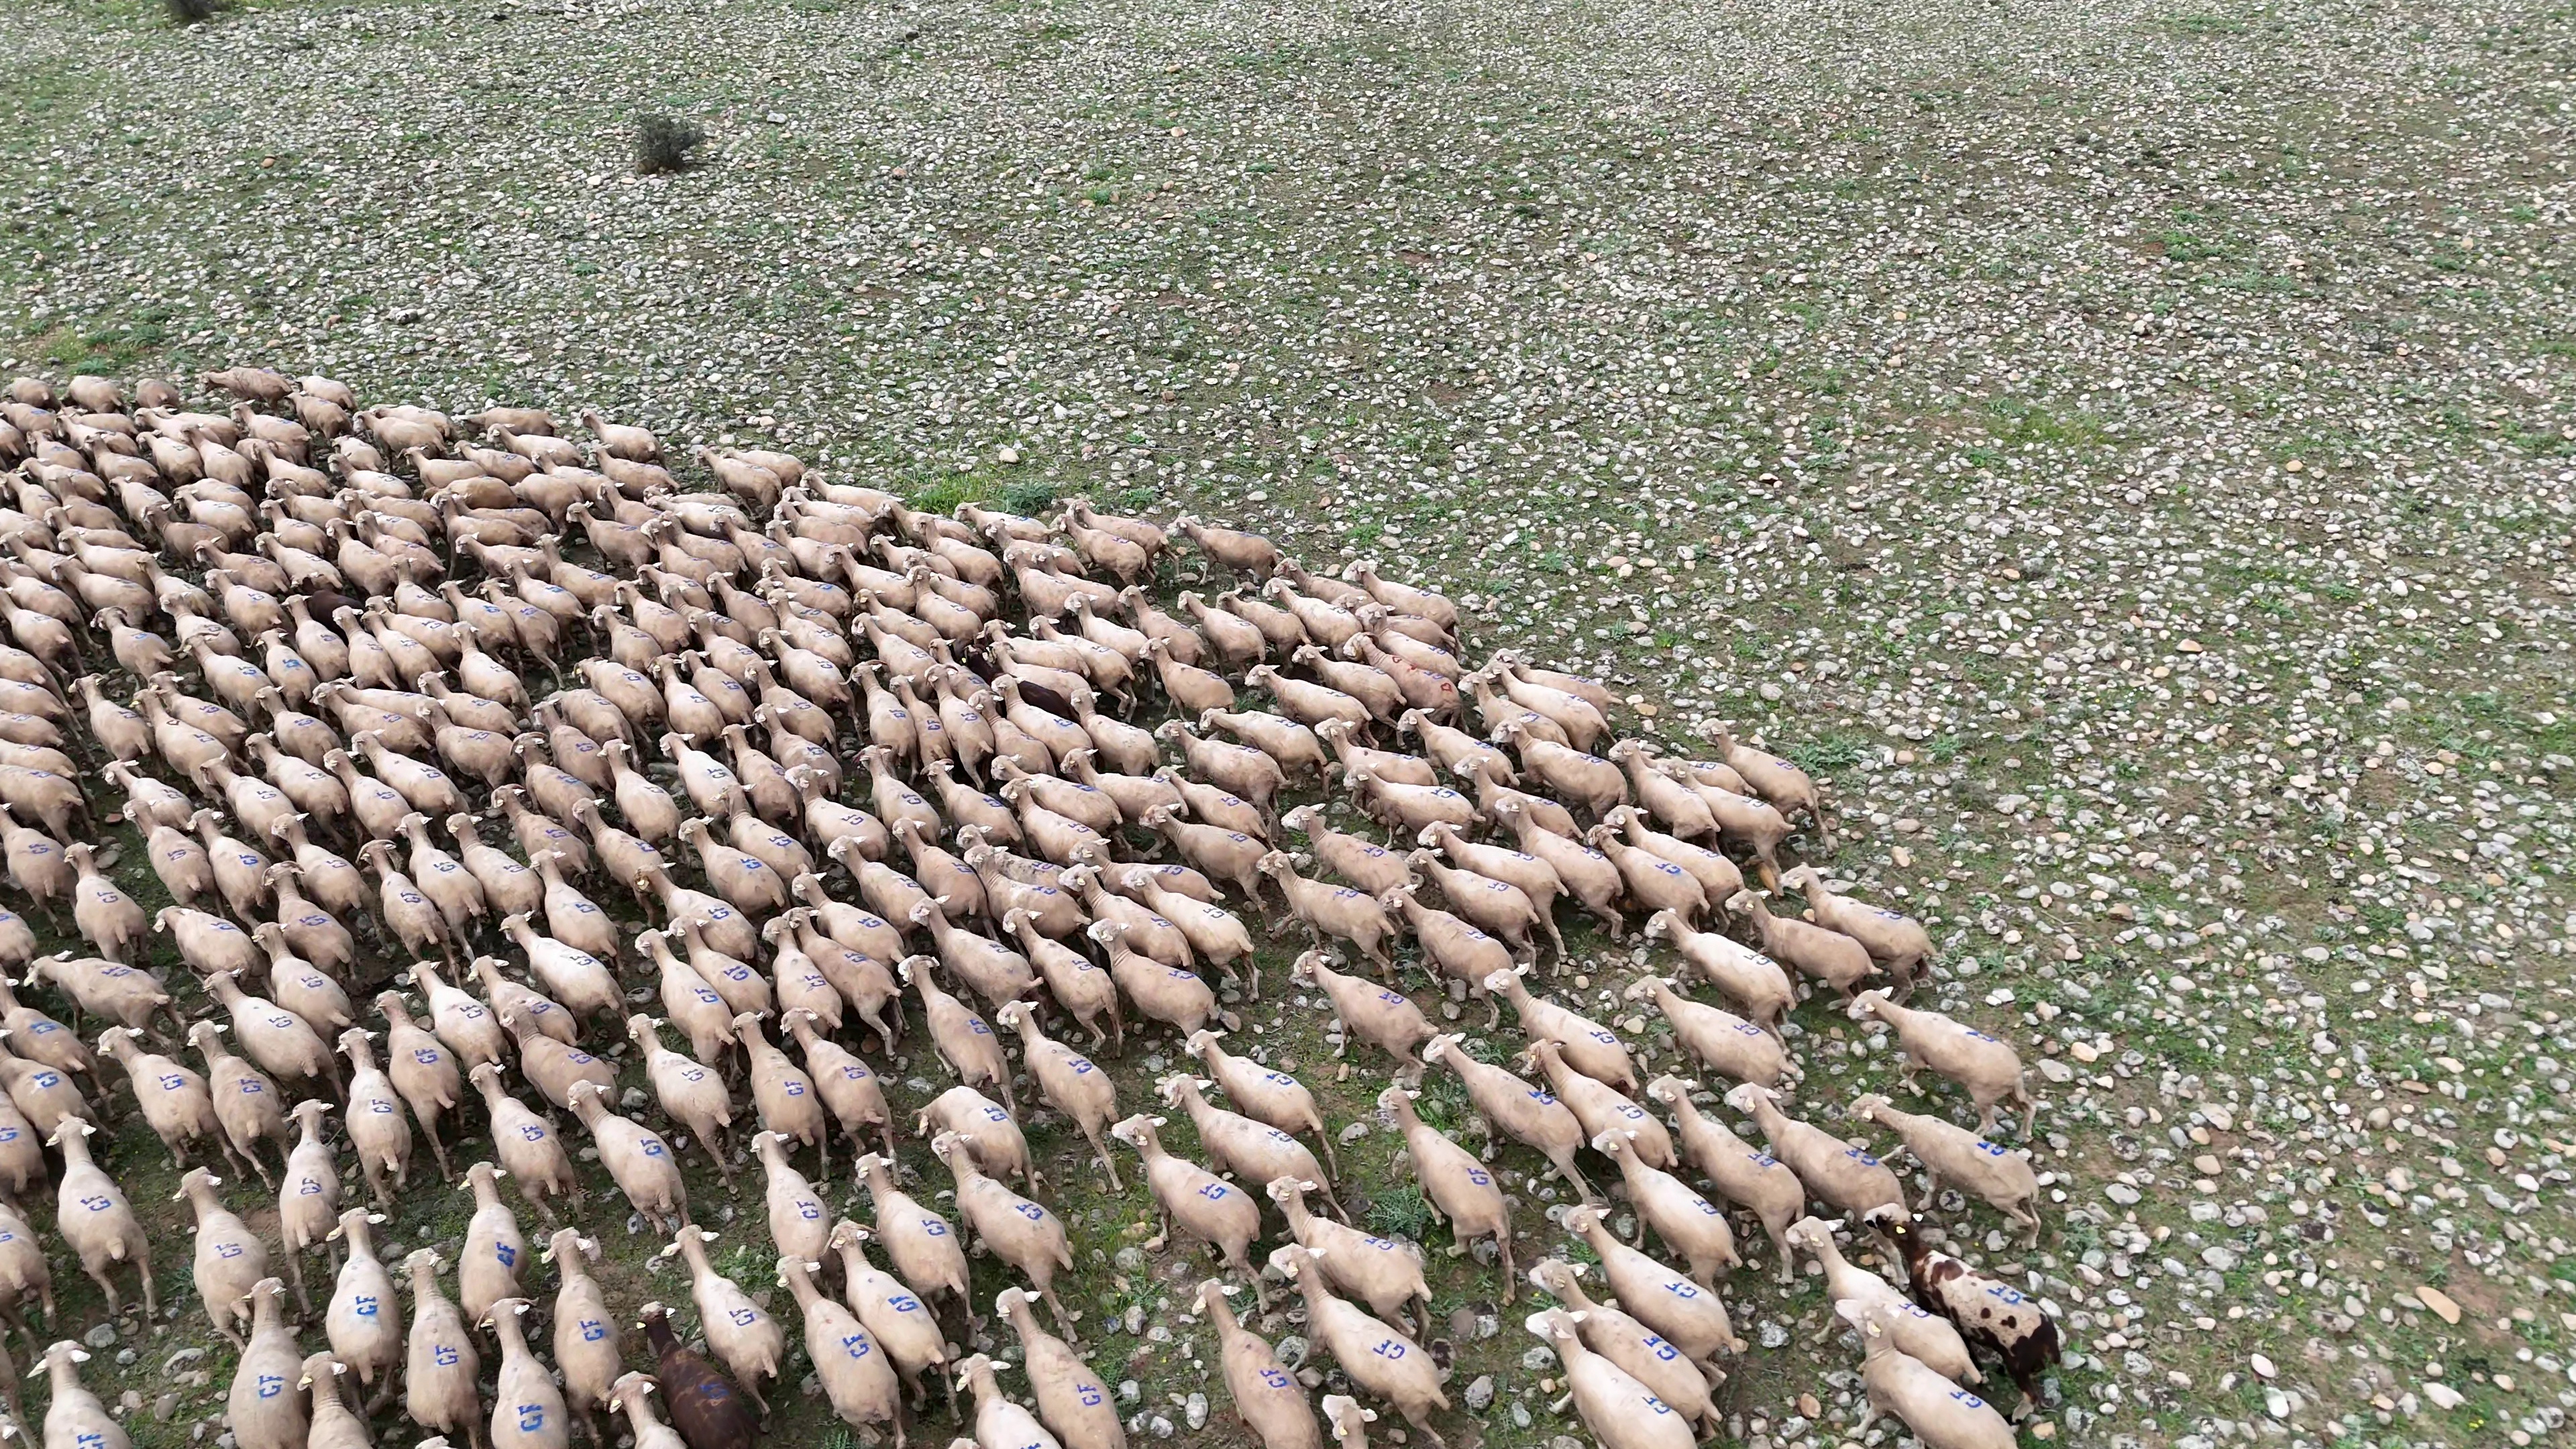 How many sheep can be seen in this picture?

295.